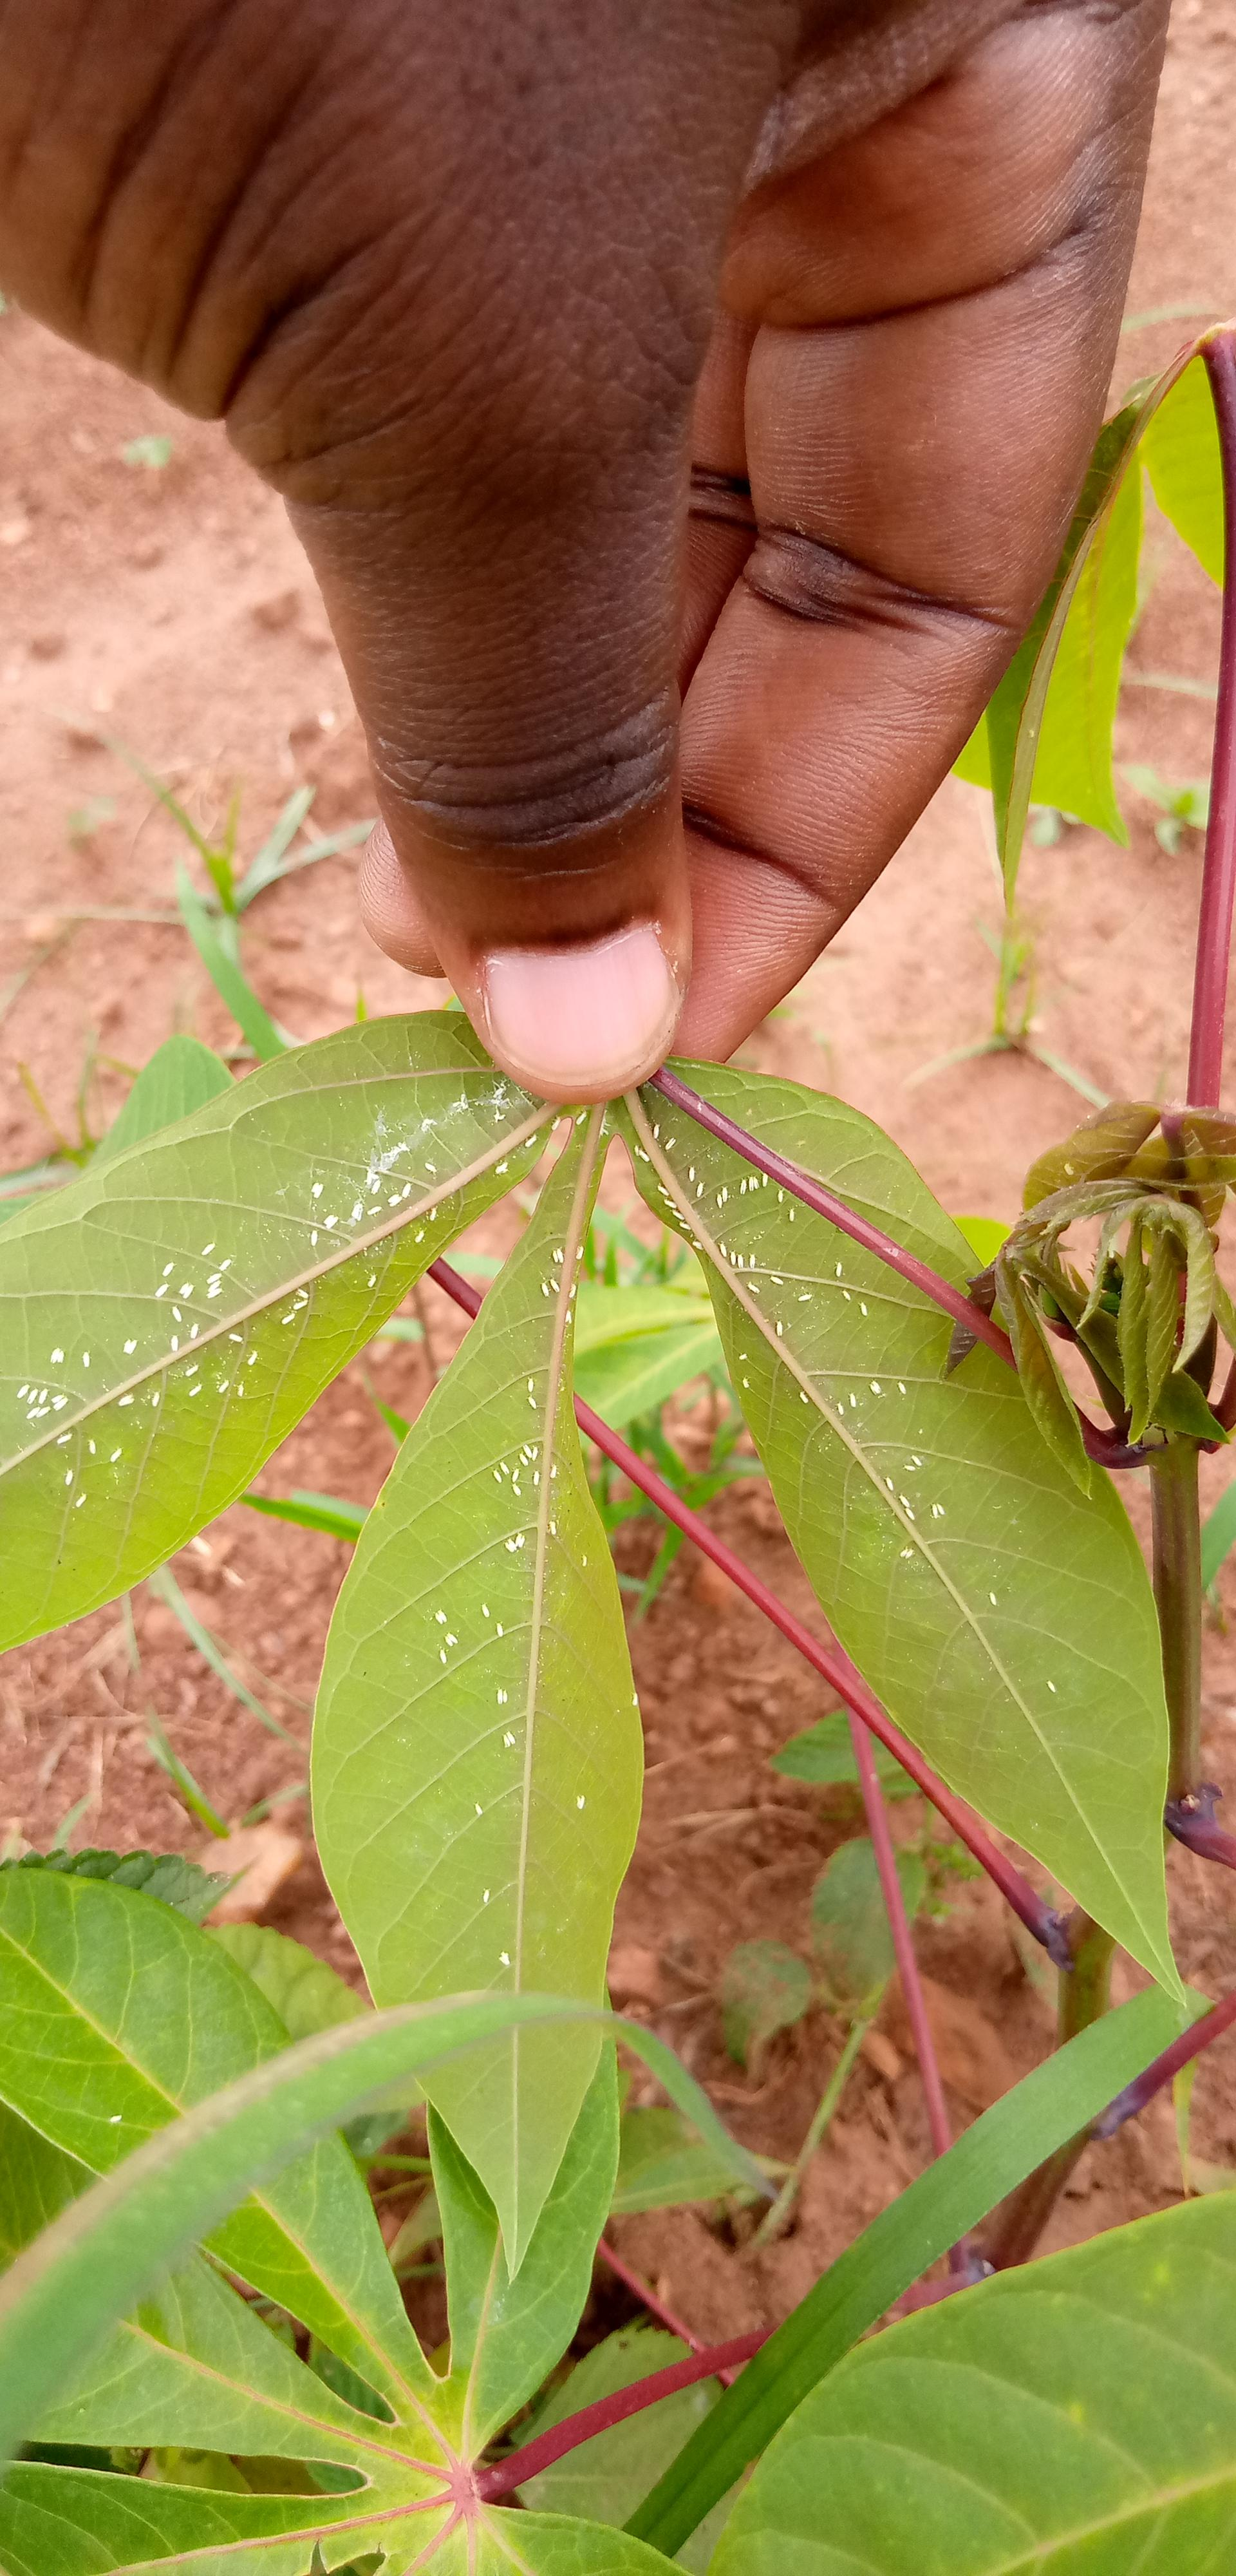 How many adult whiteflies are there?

155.